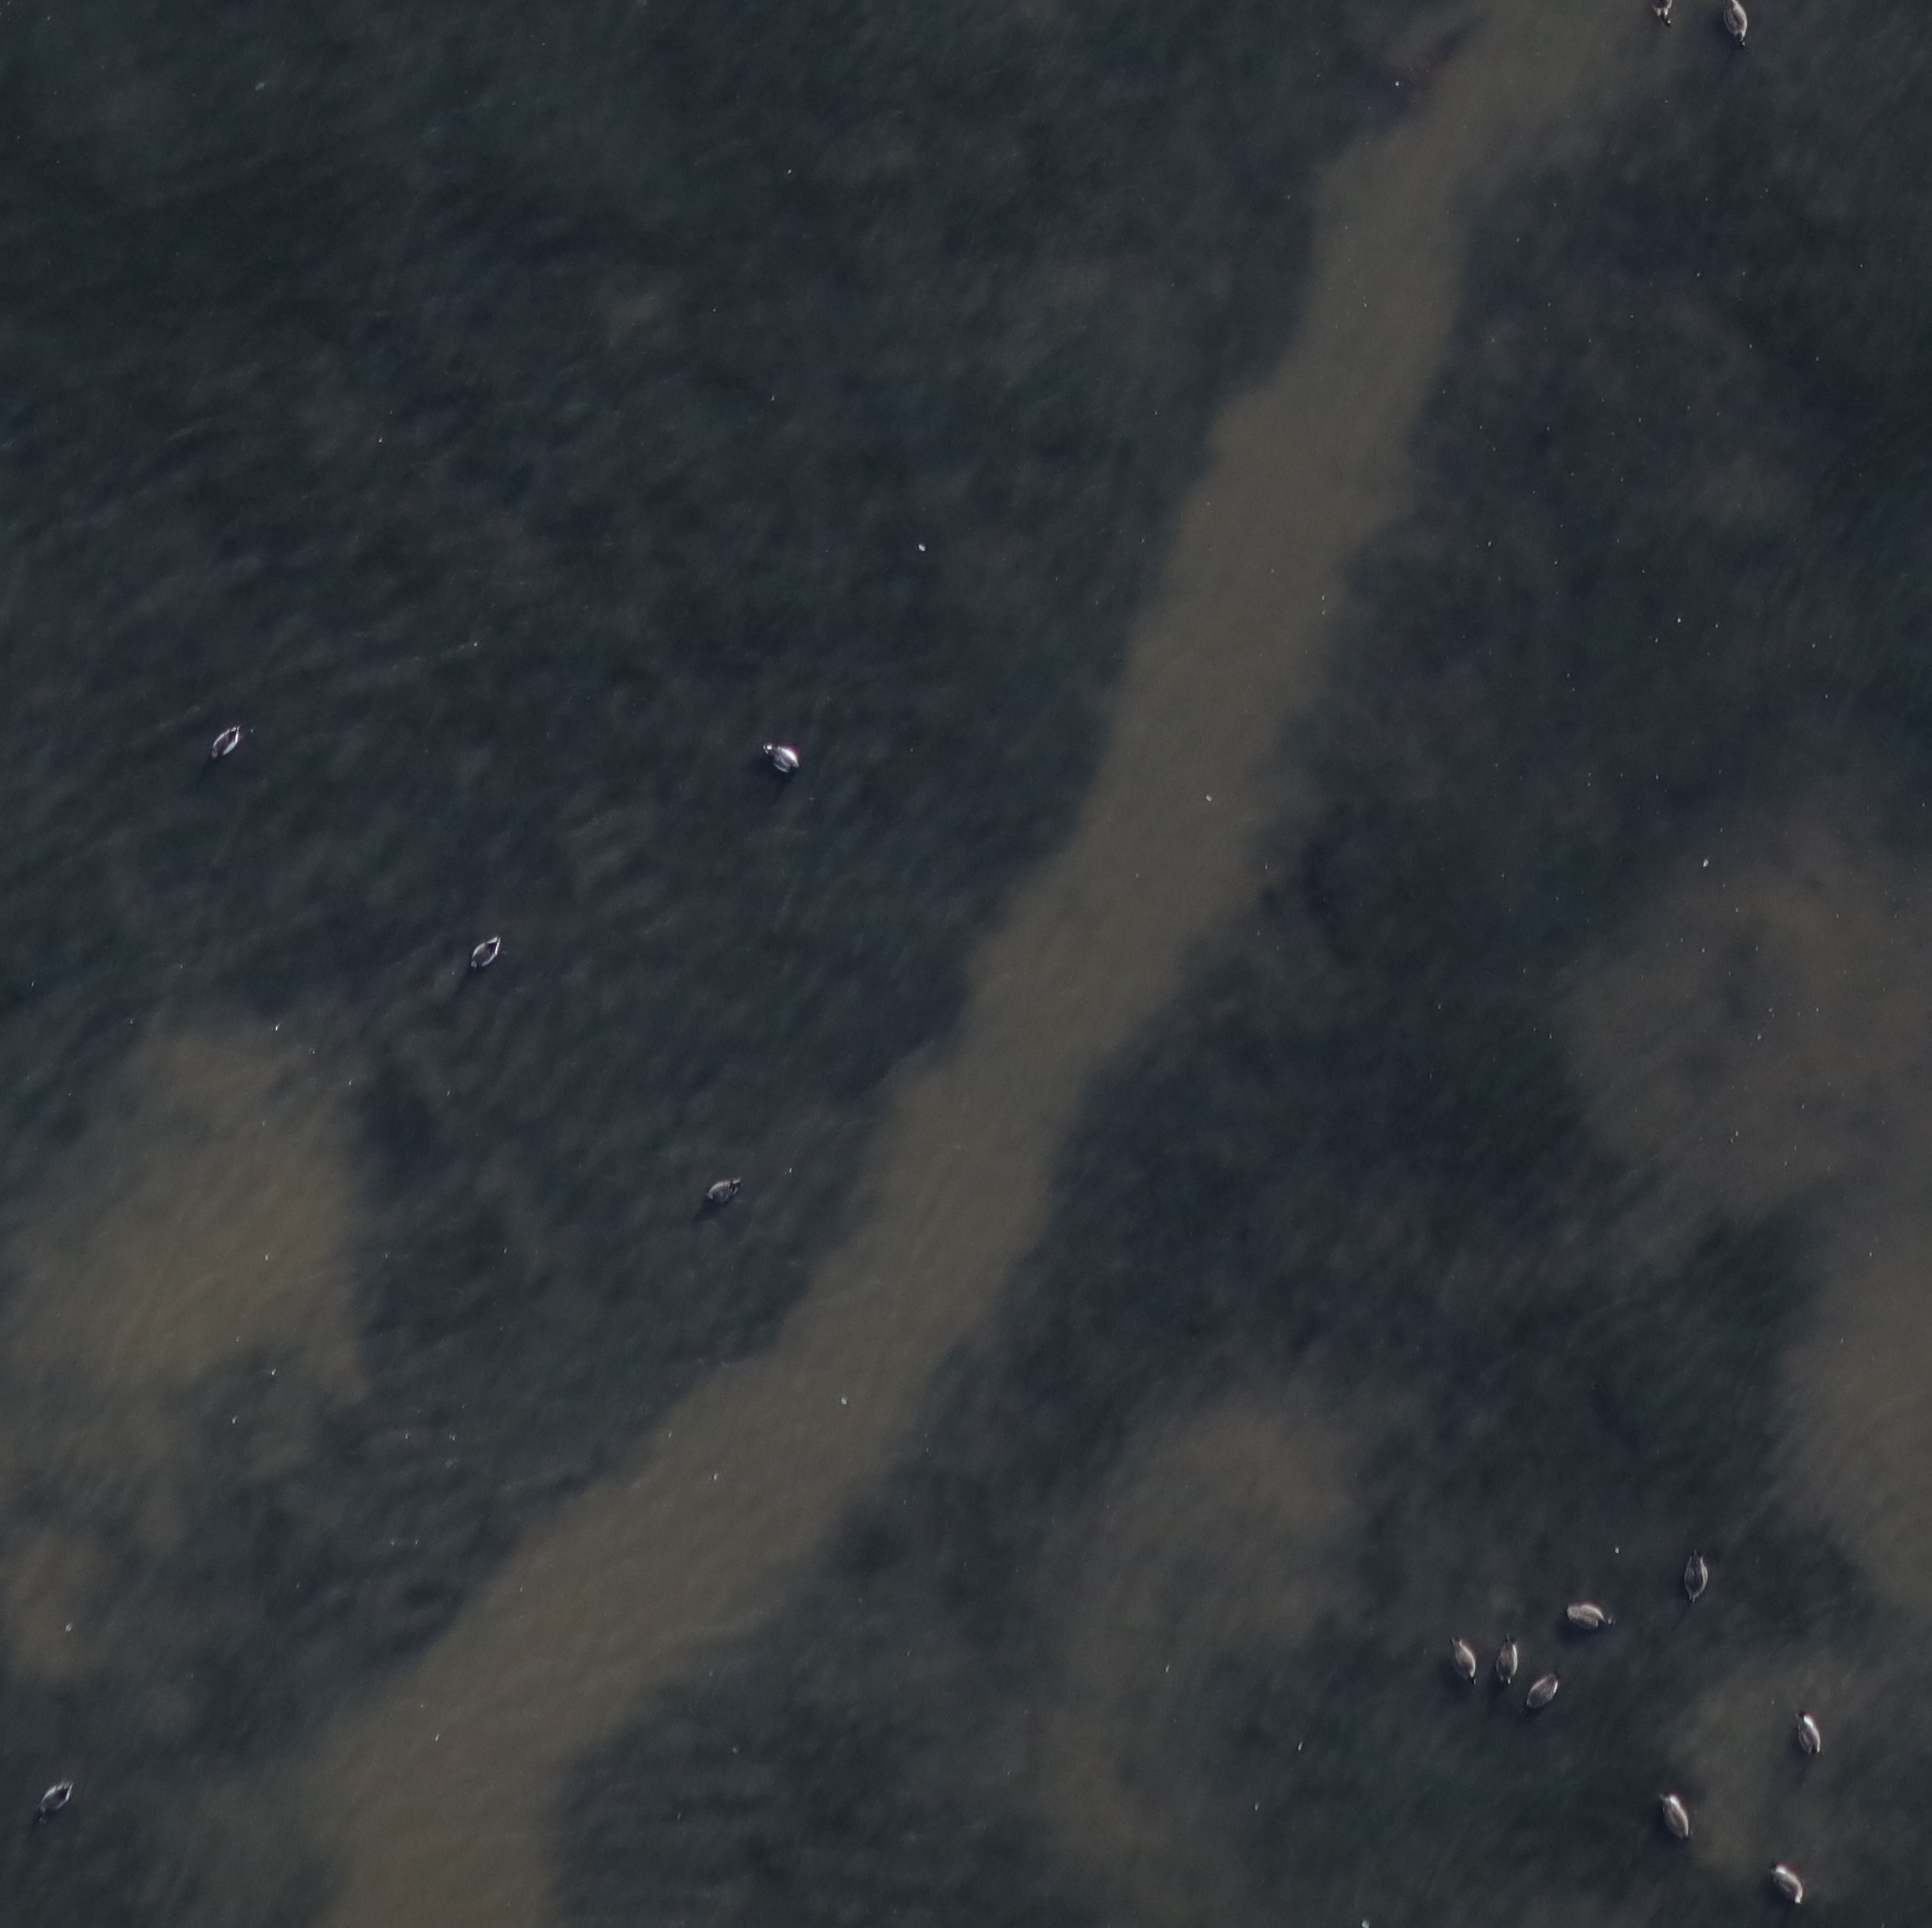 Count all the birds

13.